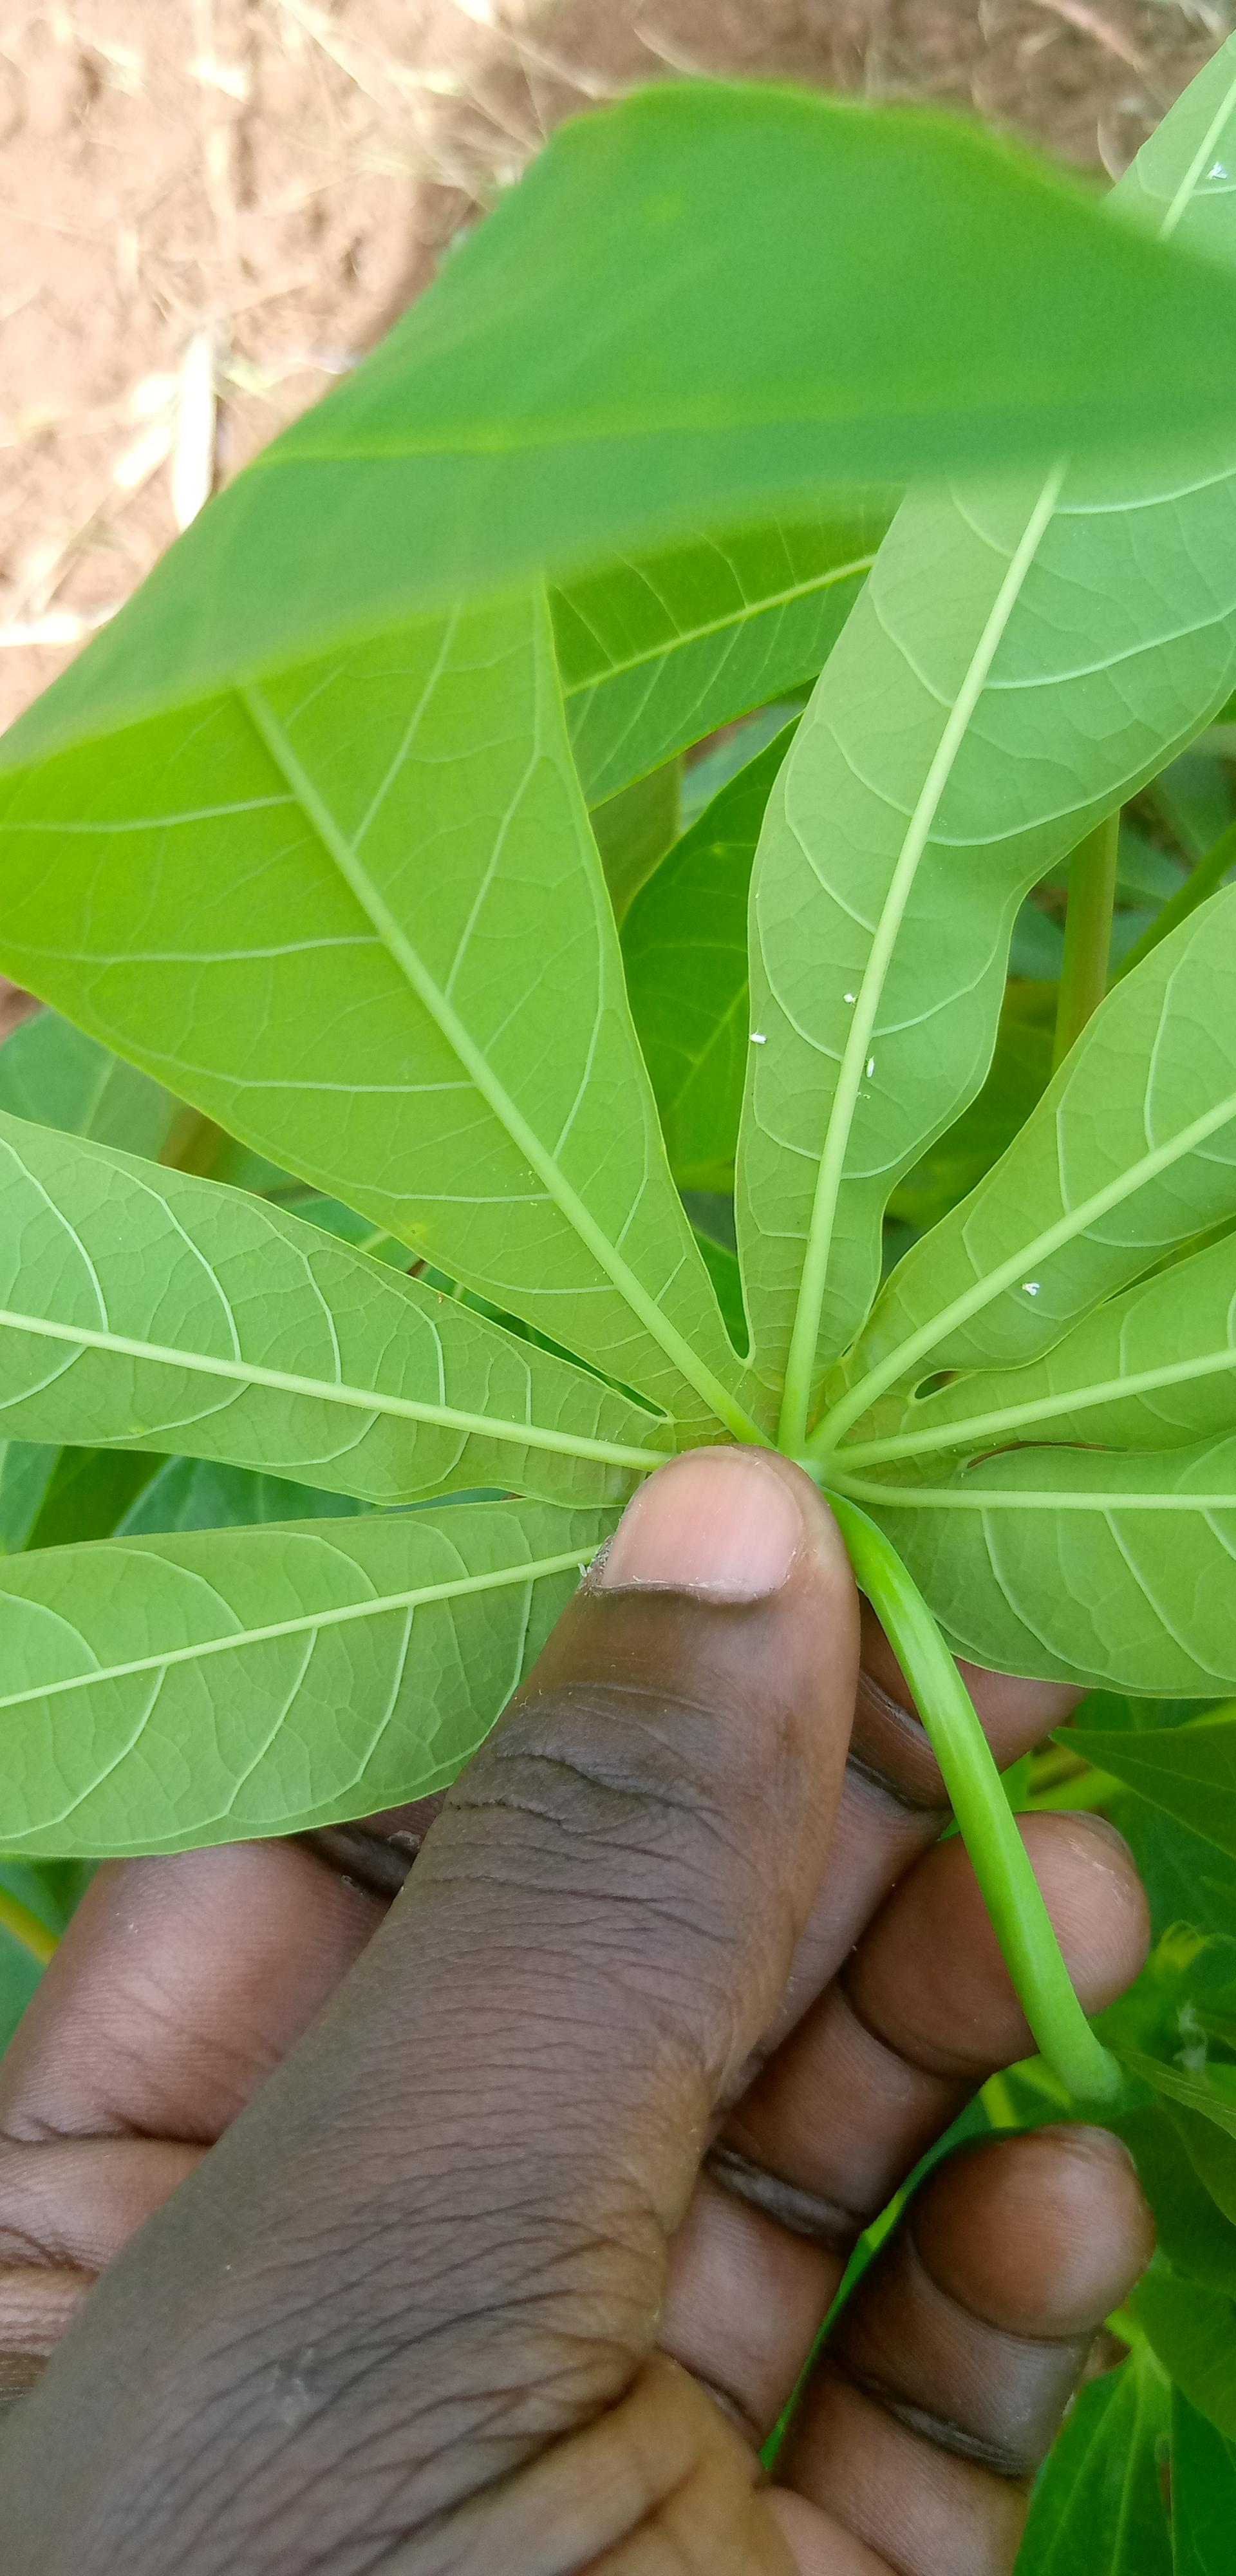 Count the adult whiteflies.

5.